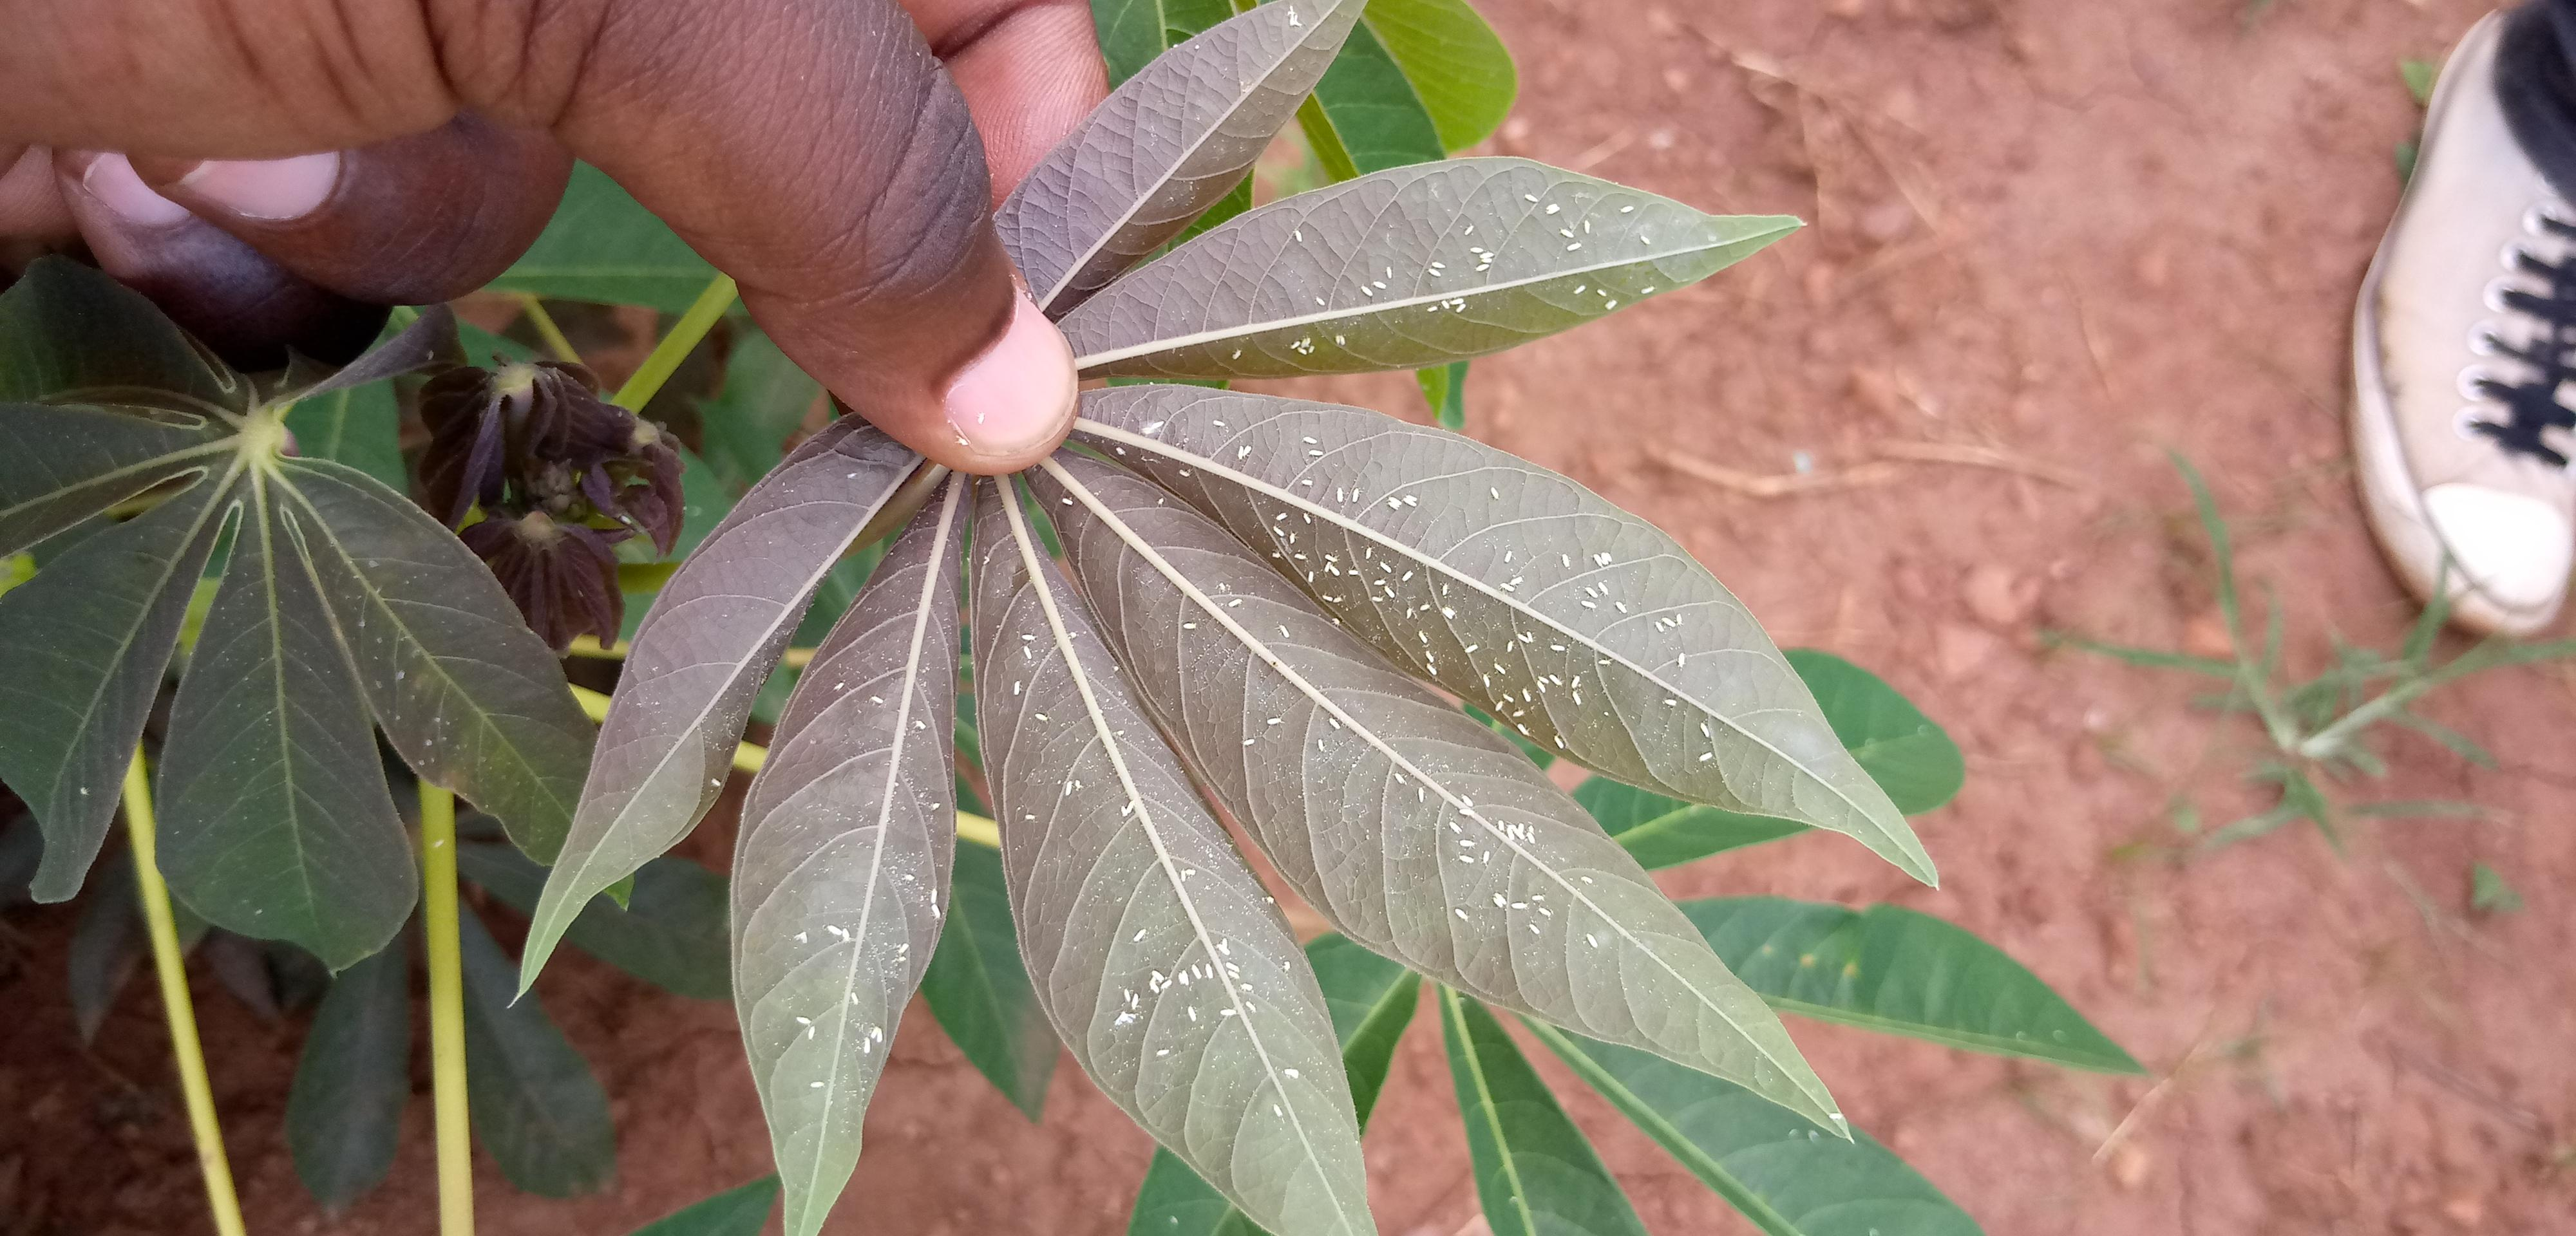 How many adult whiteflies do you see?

213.